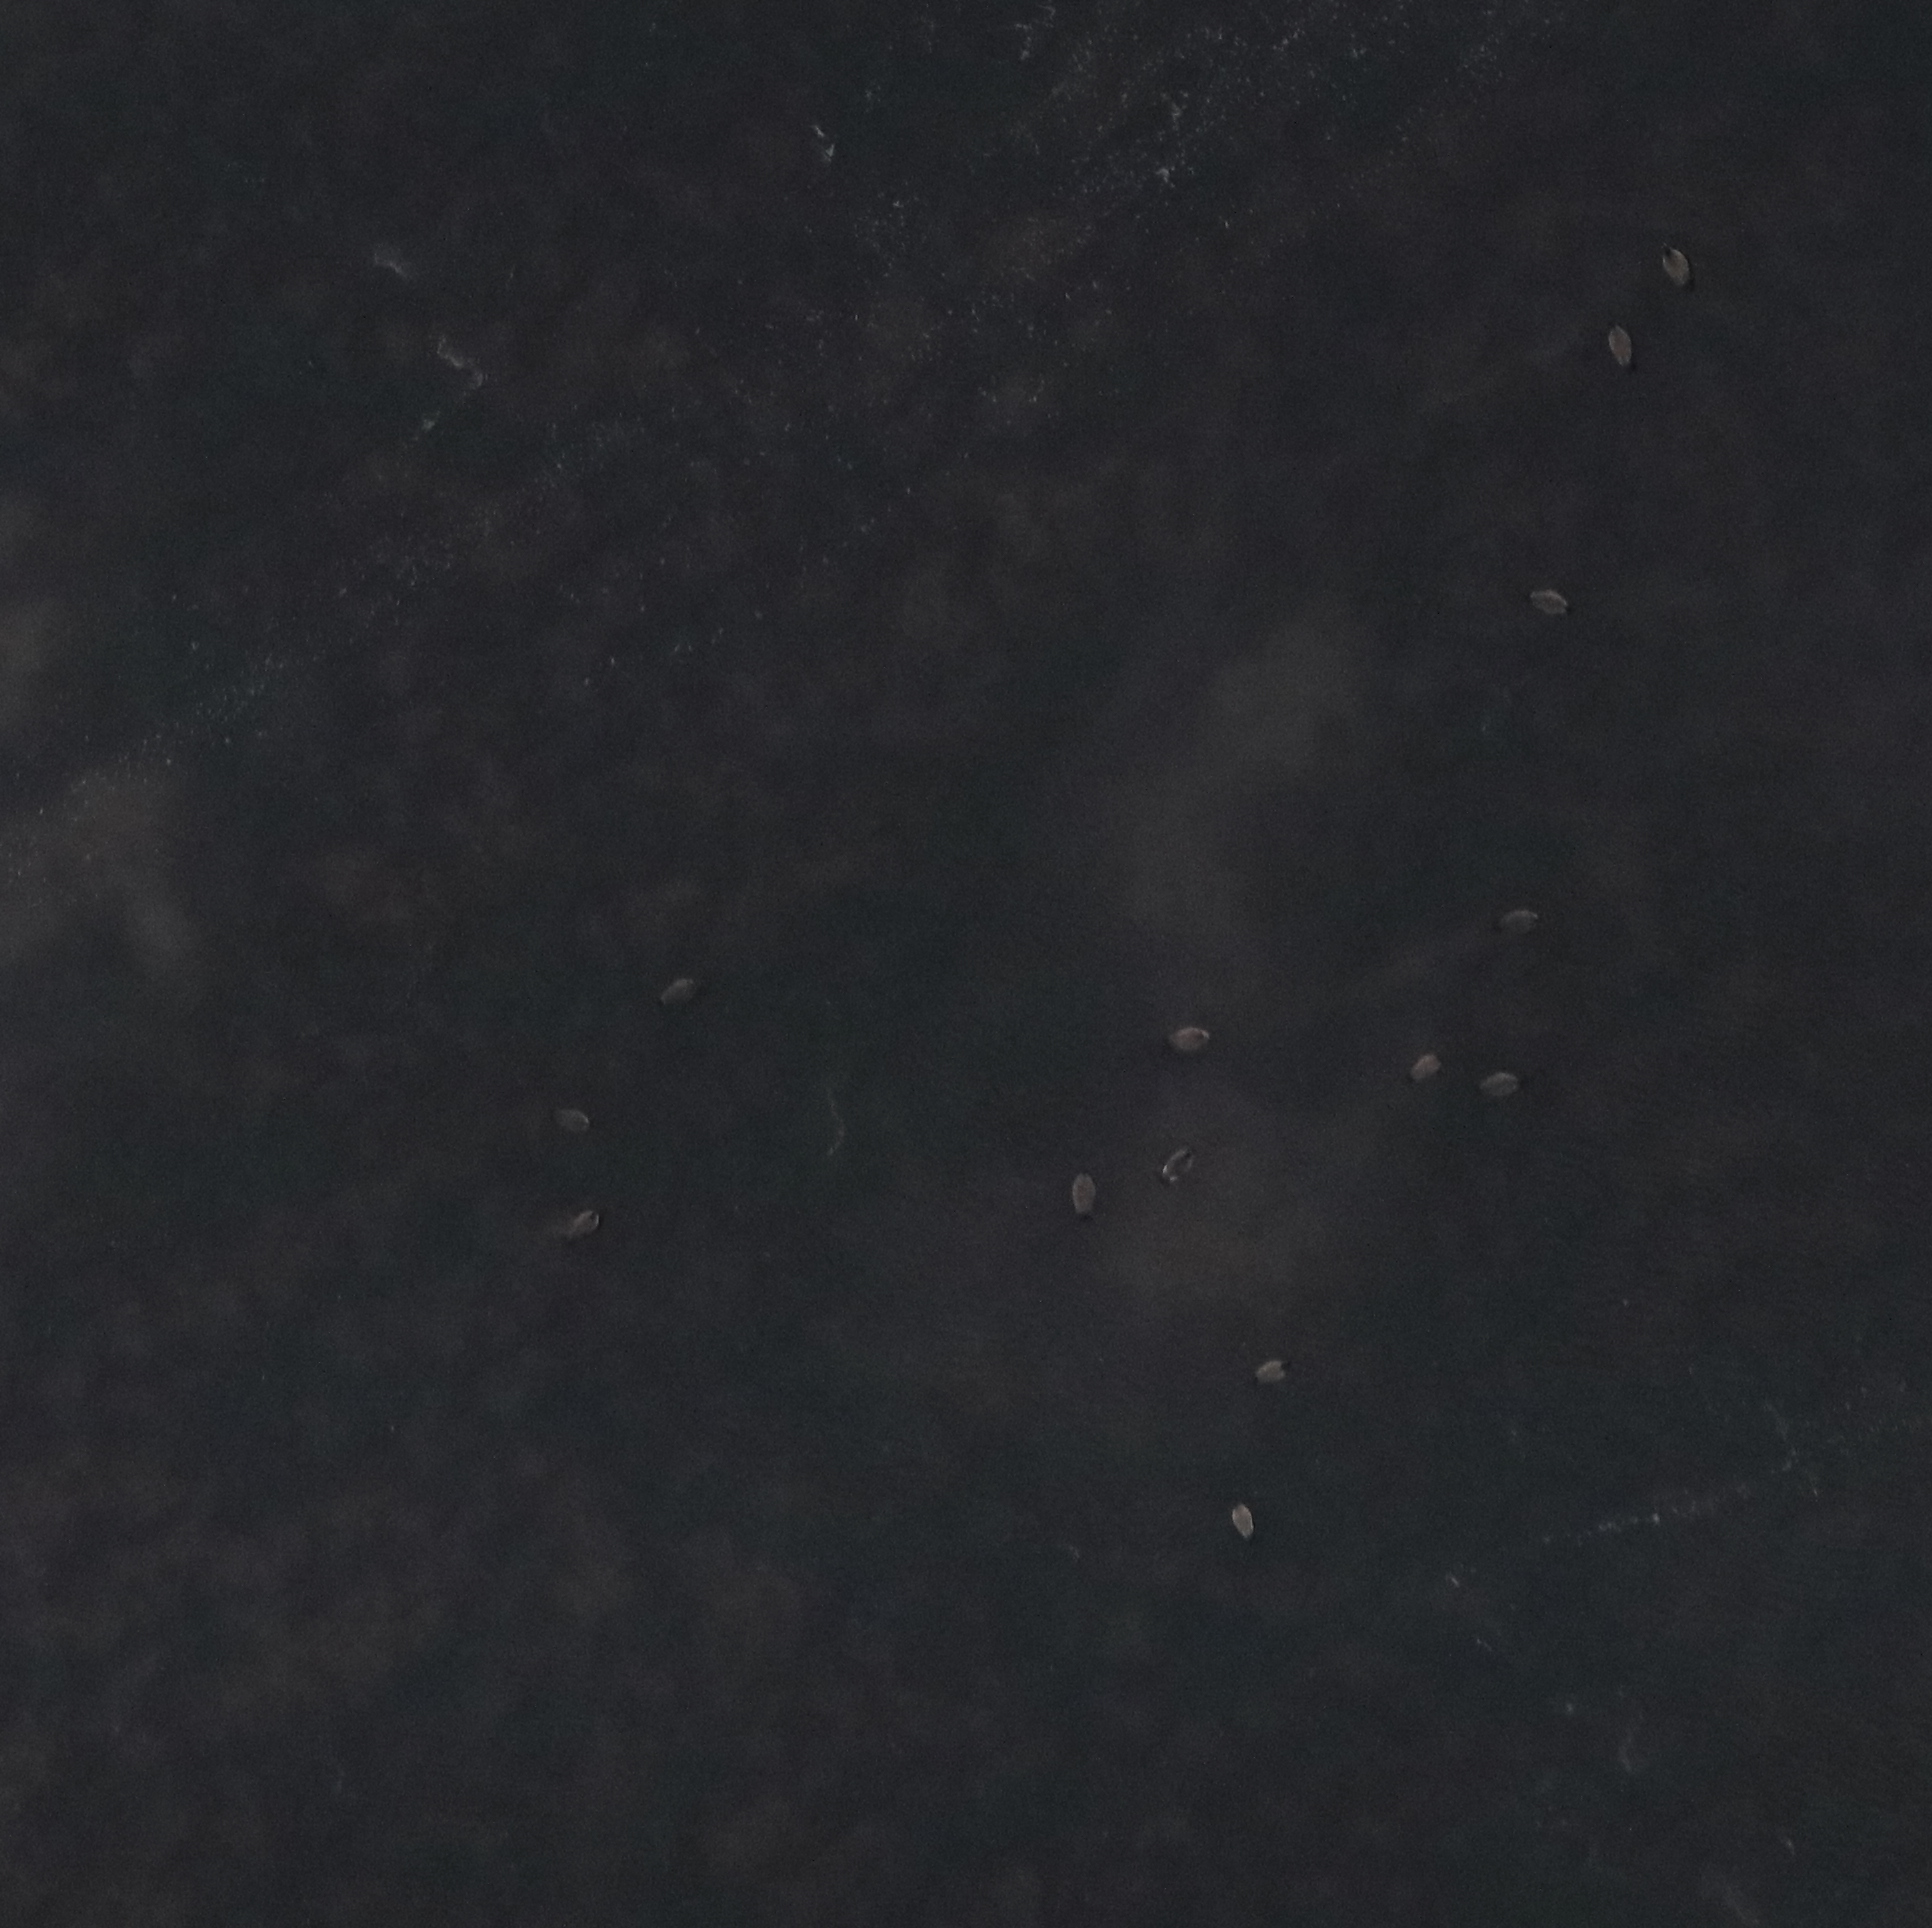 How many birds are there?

14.